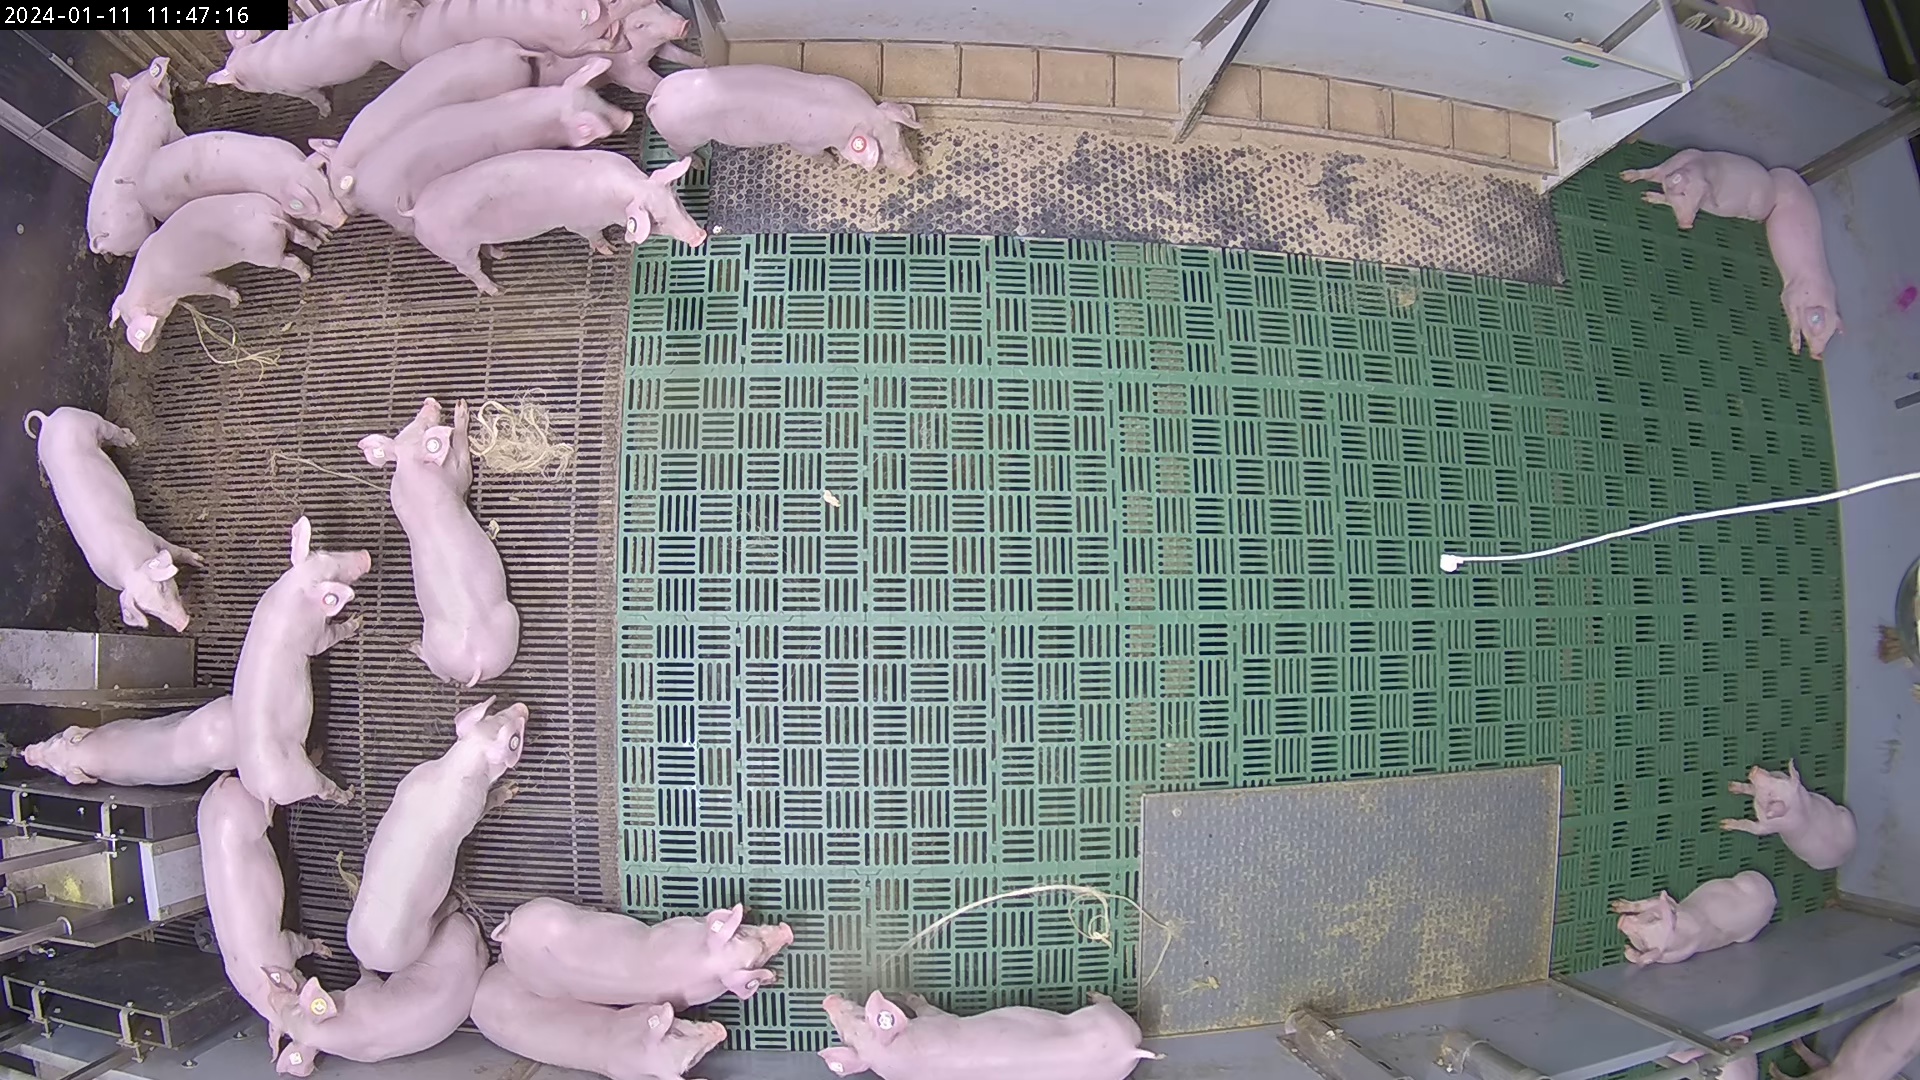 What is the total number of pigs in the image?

28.